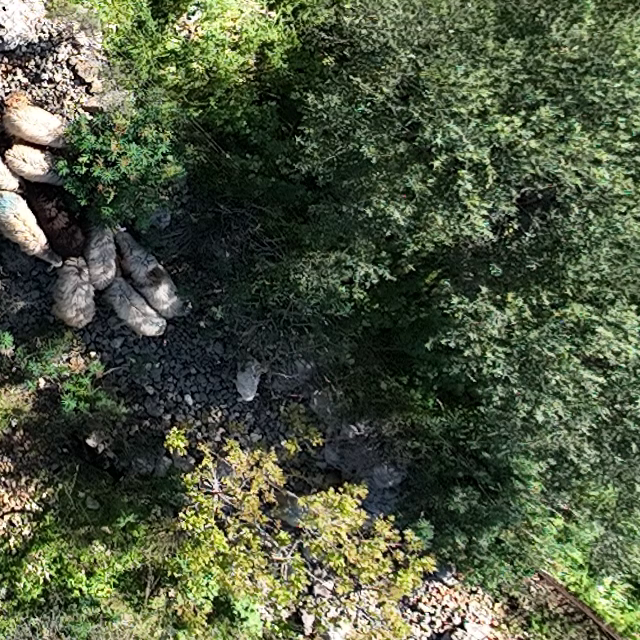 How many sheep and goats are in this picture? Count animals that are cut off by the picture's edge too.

10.